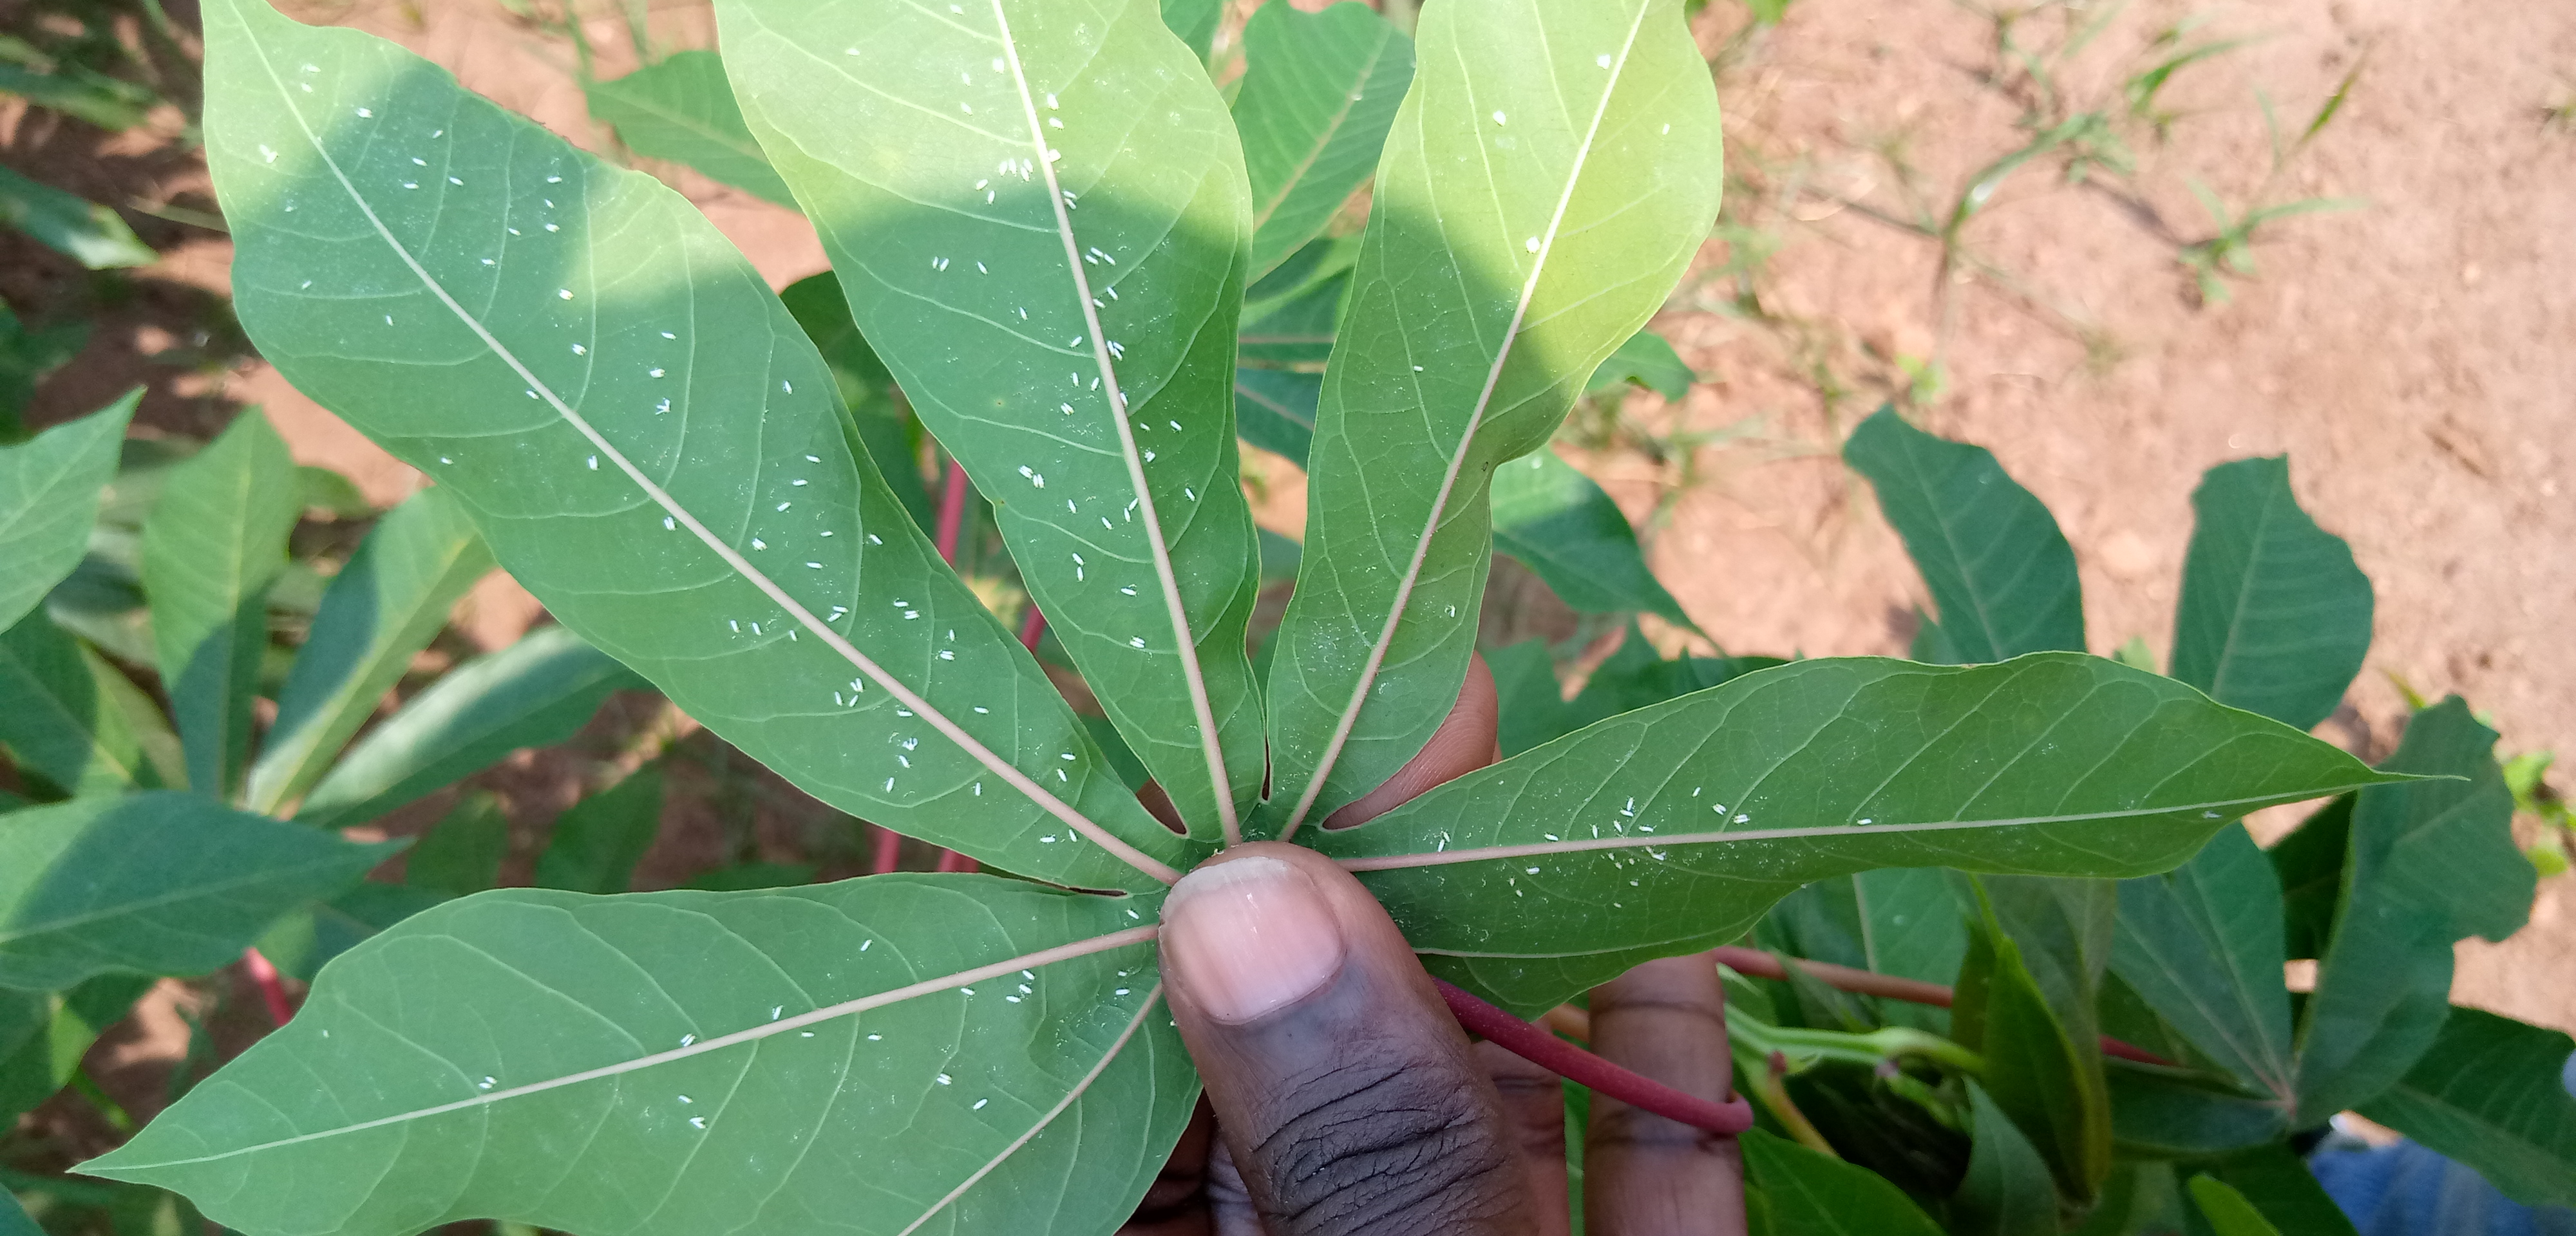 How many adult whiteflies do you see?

131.